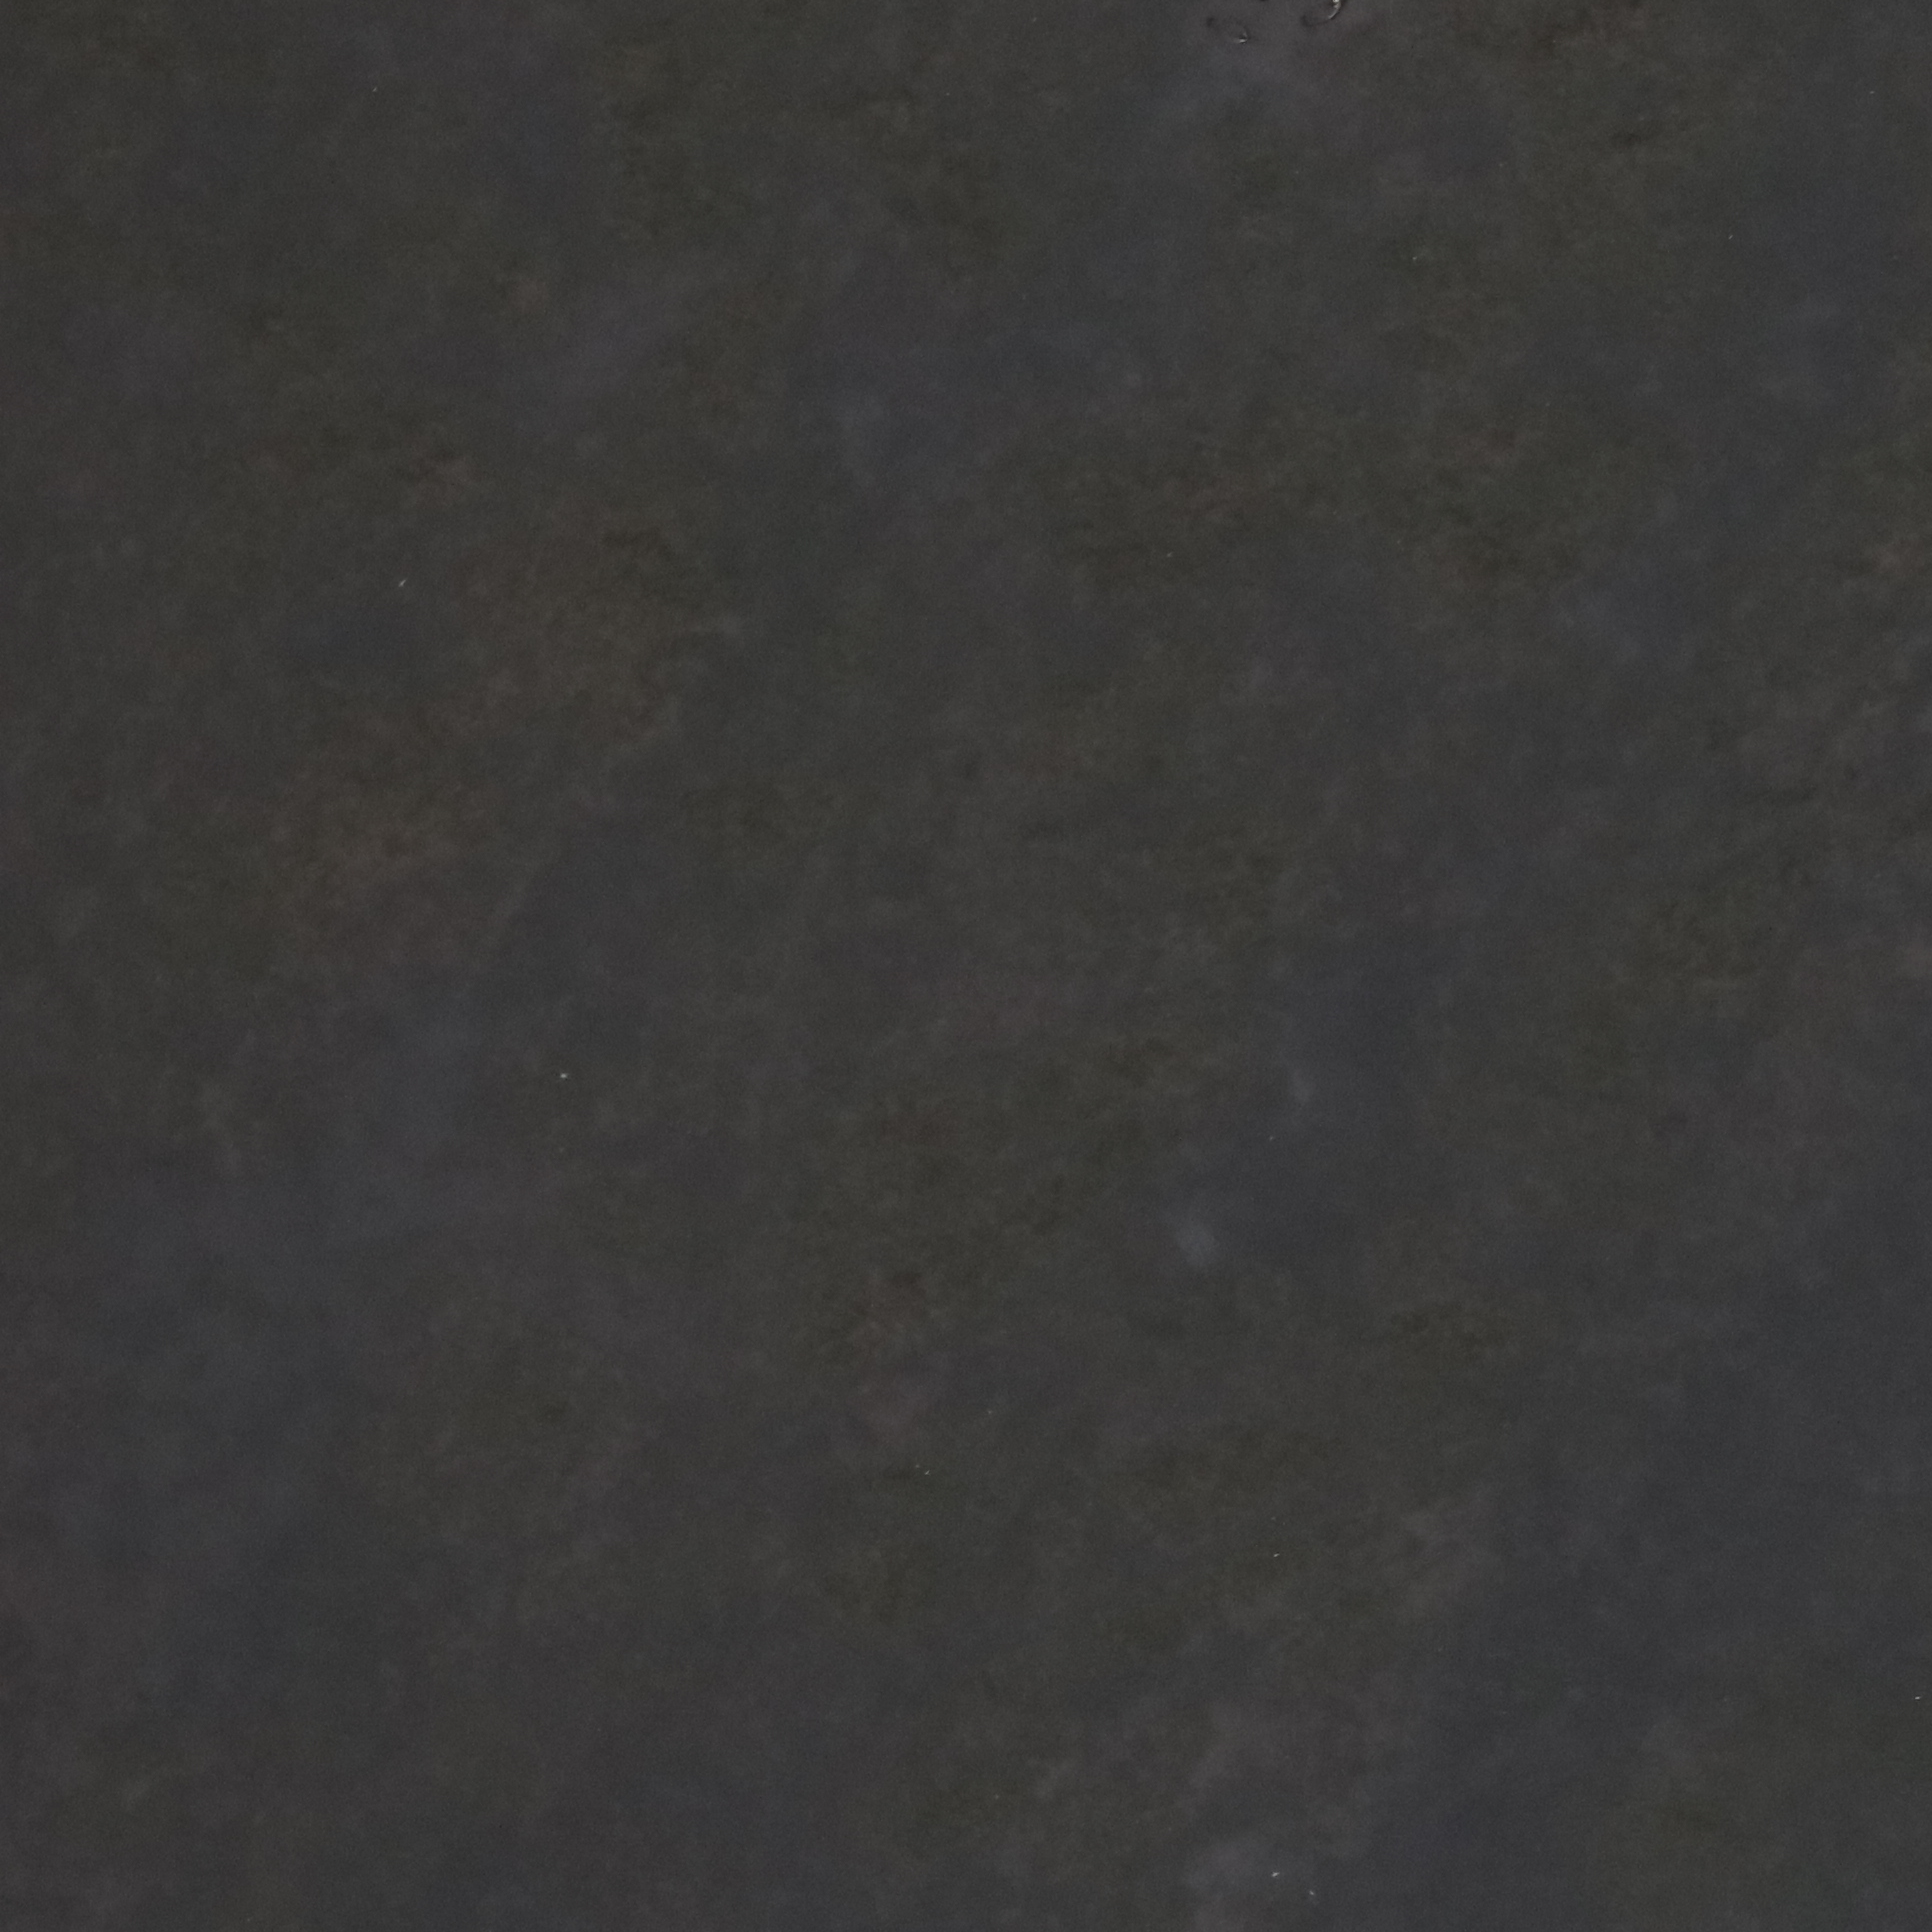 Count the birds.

2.